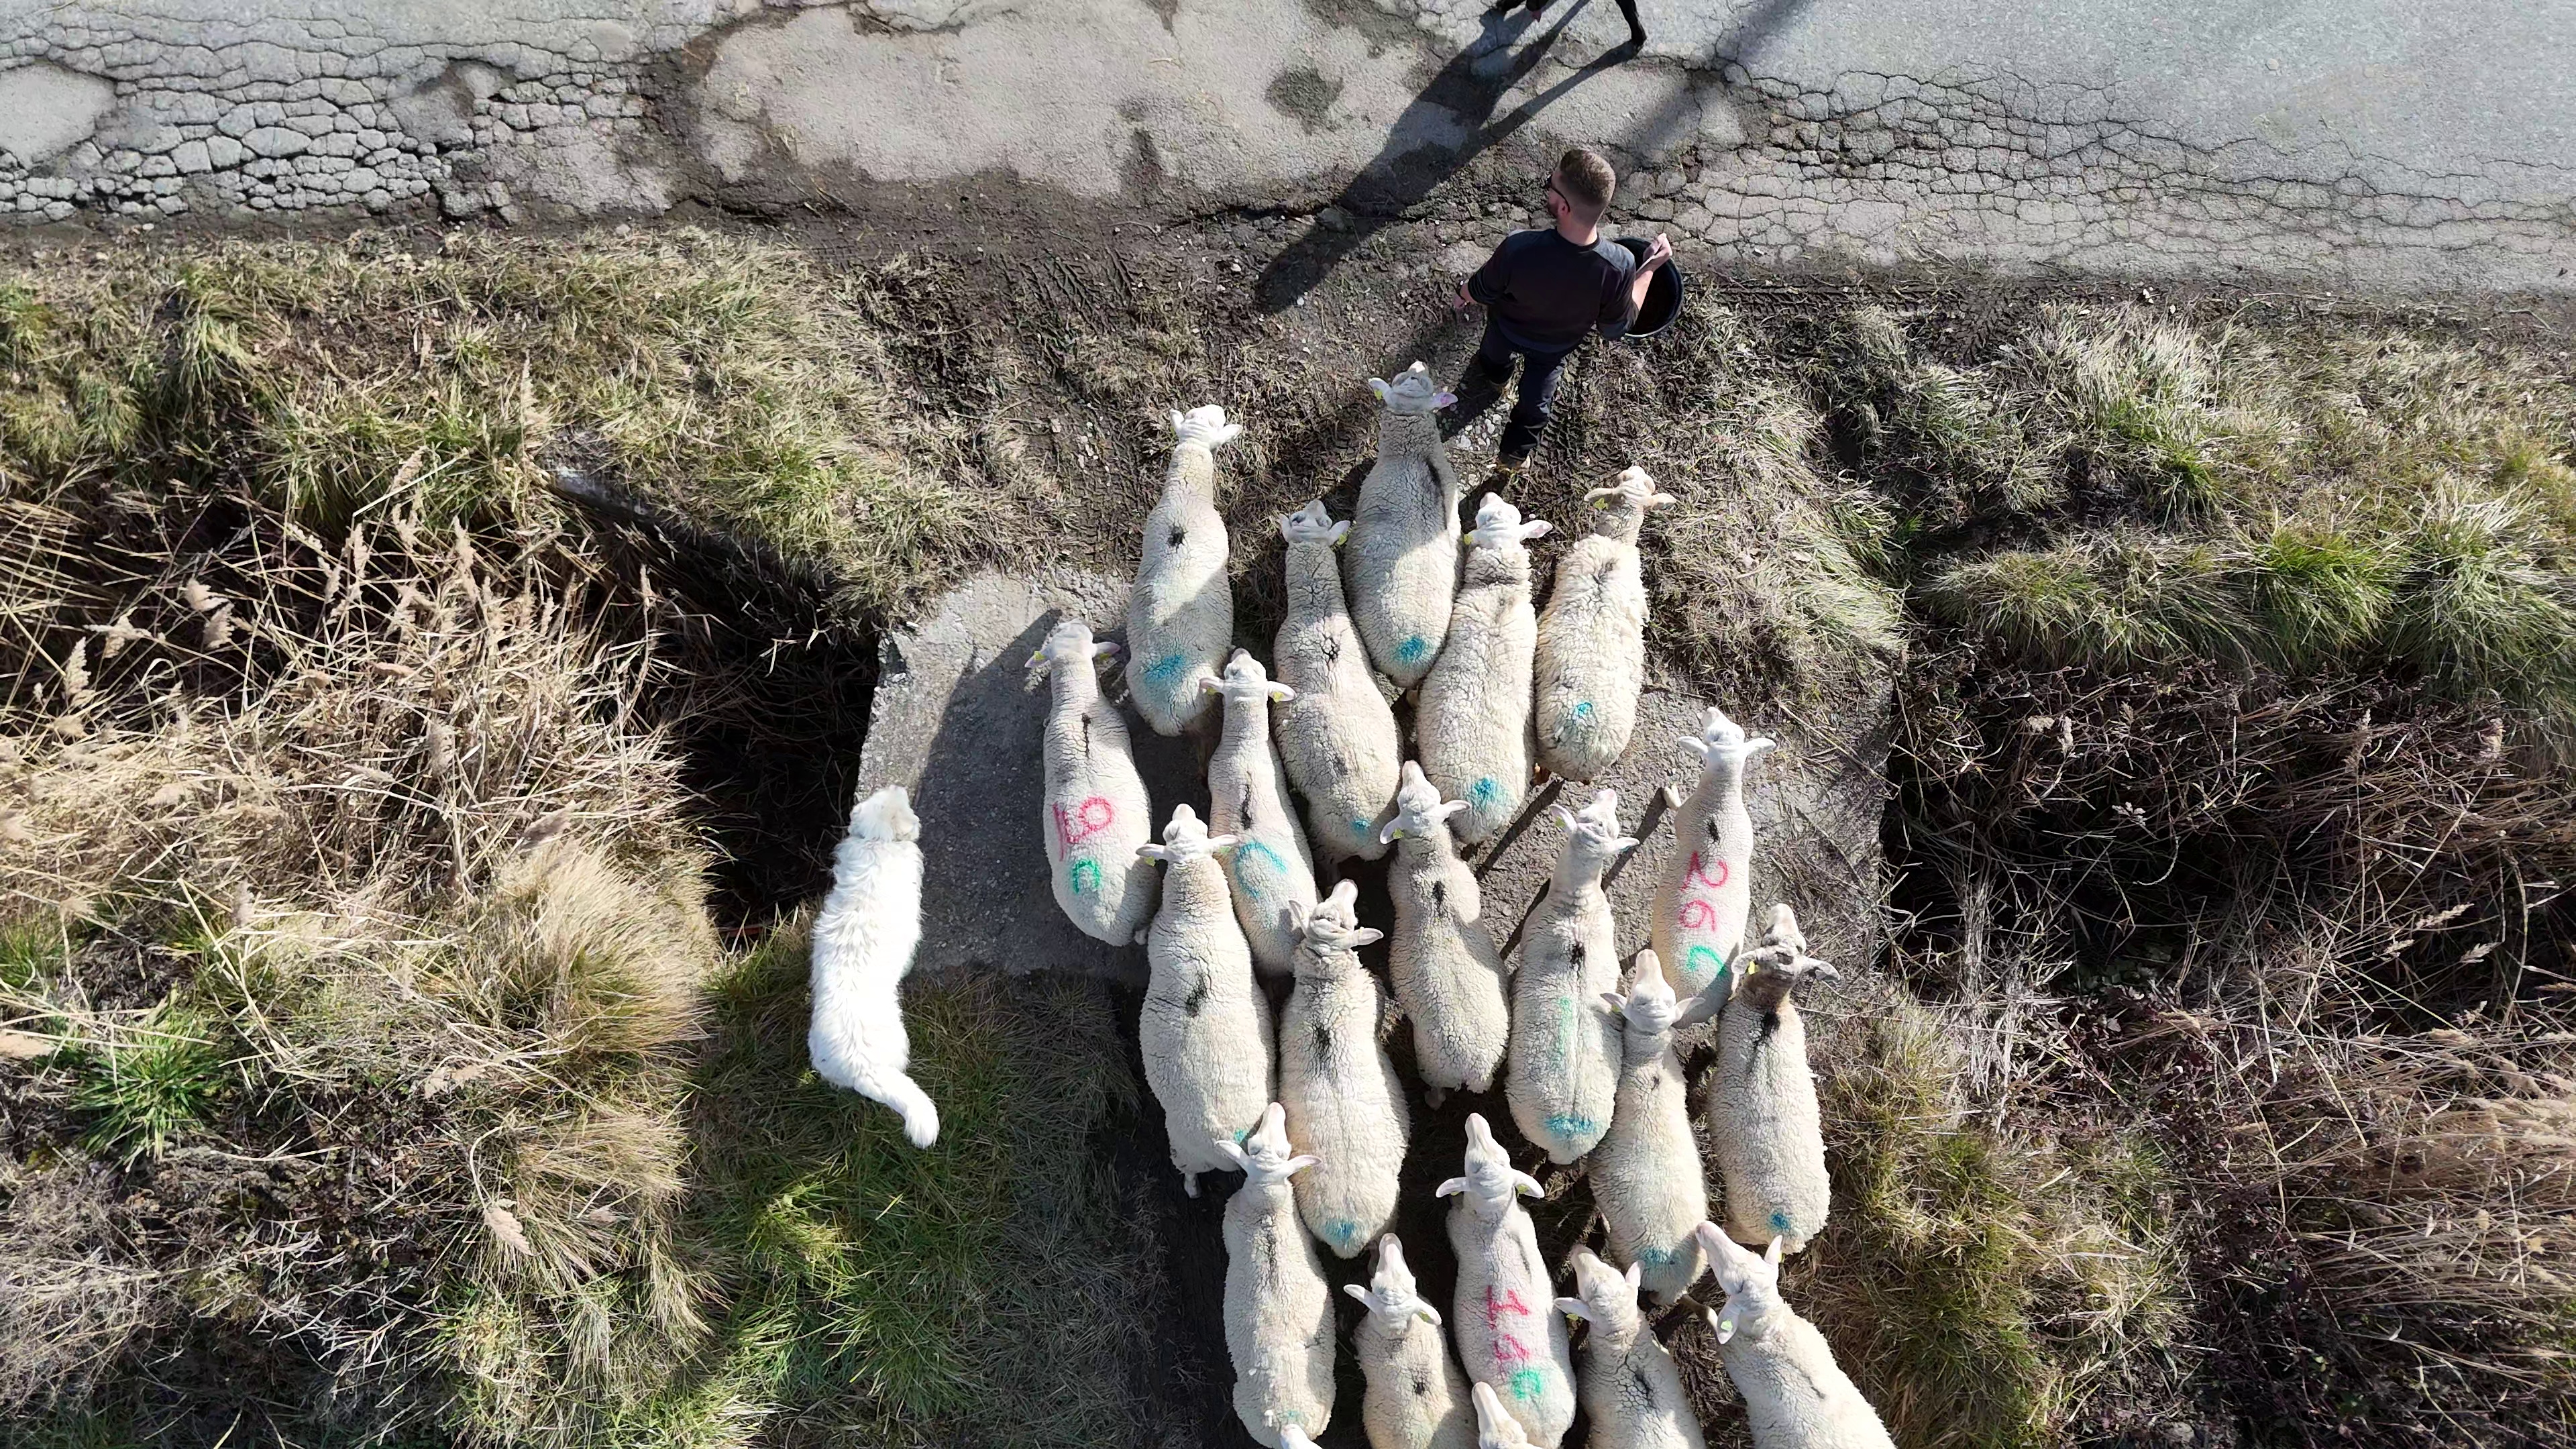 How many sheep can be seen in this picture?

19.